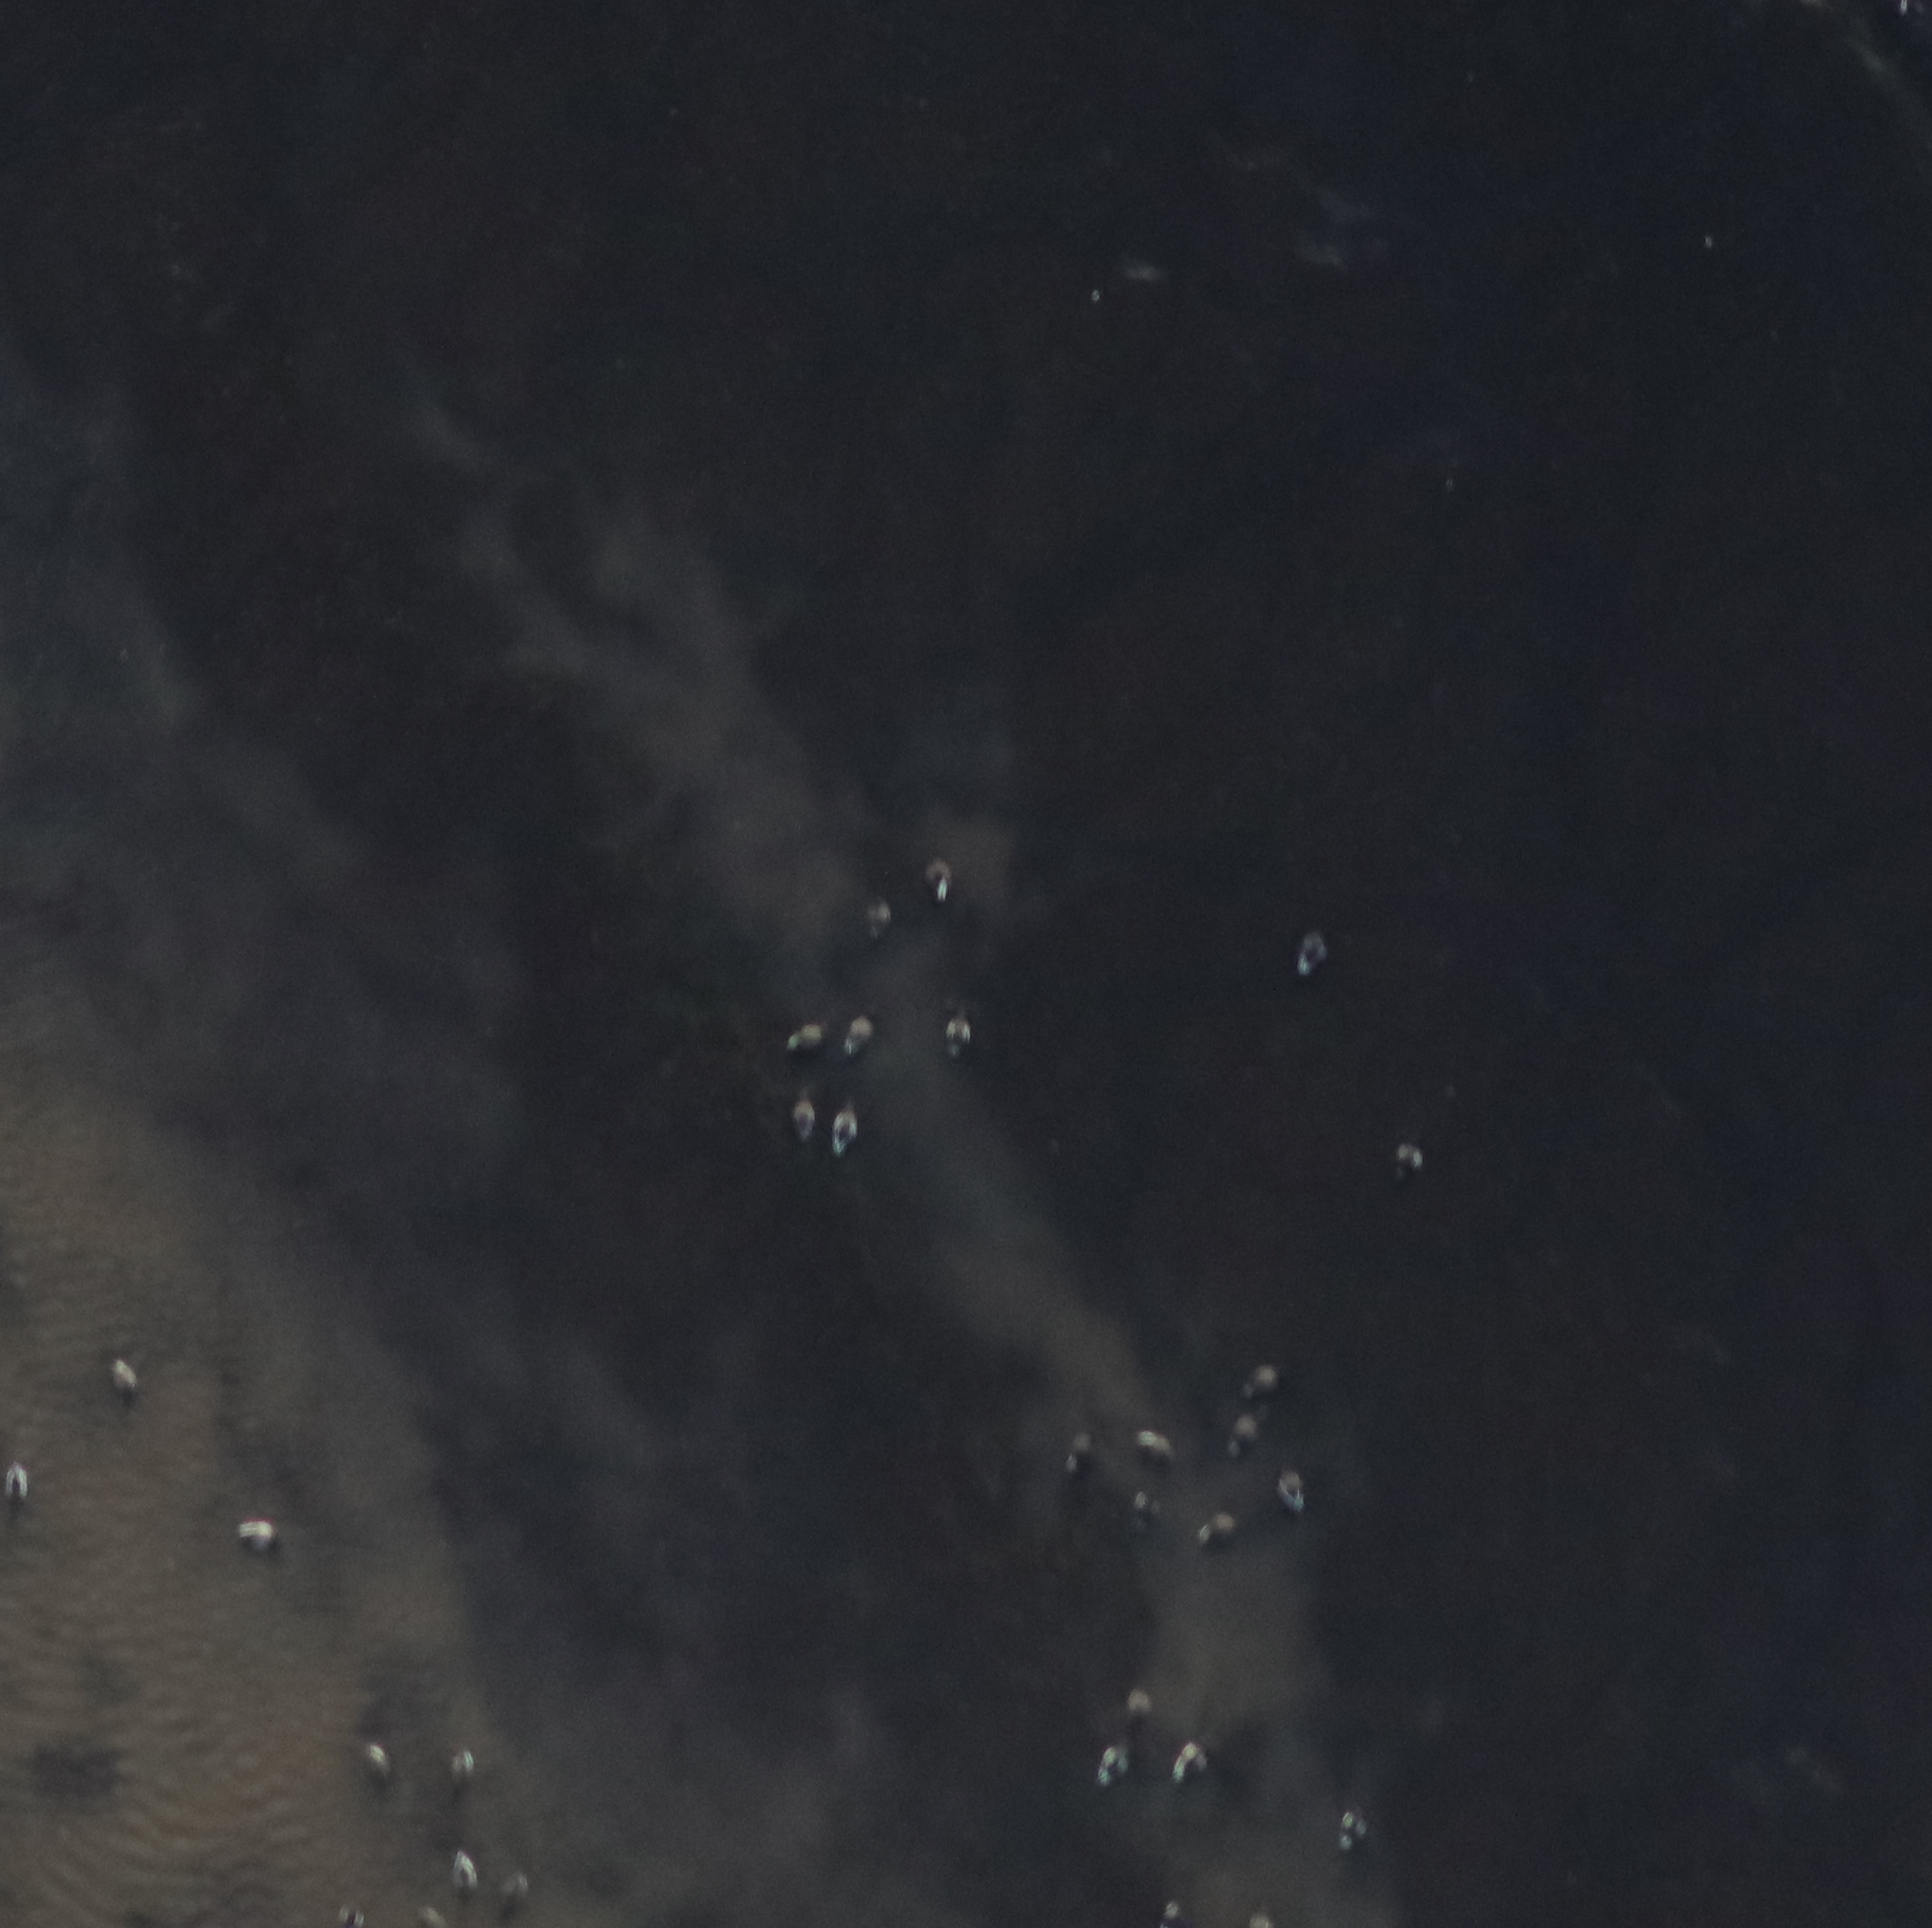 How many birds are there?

27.